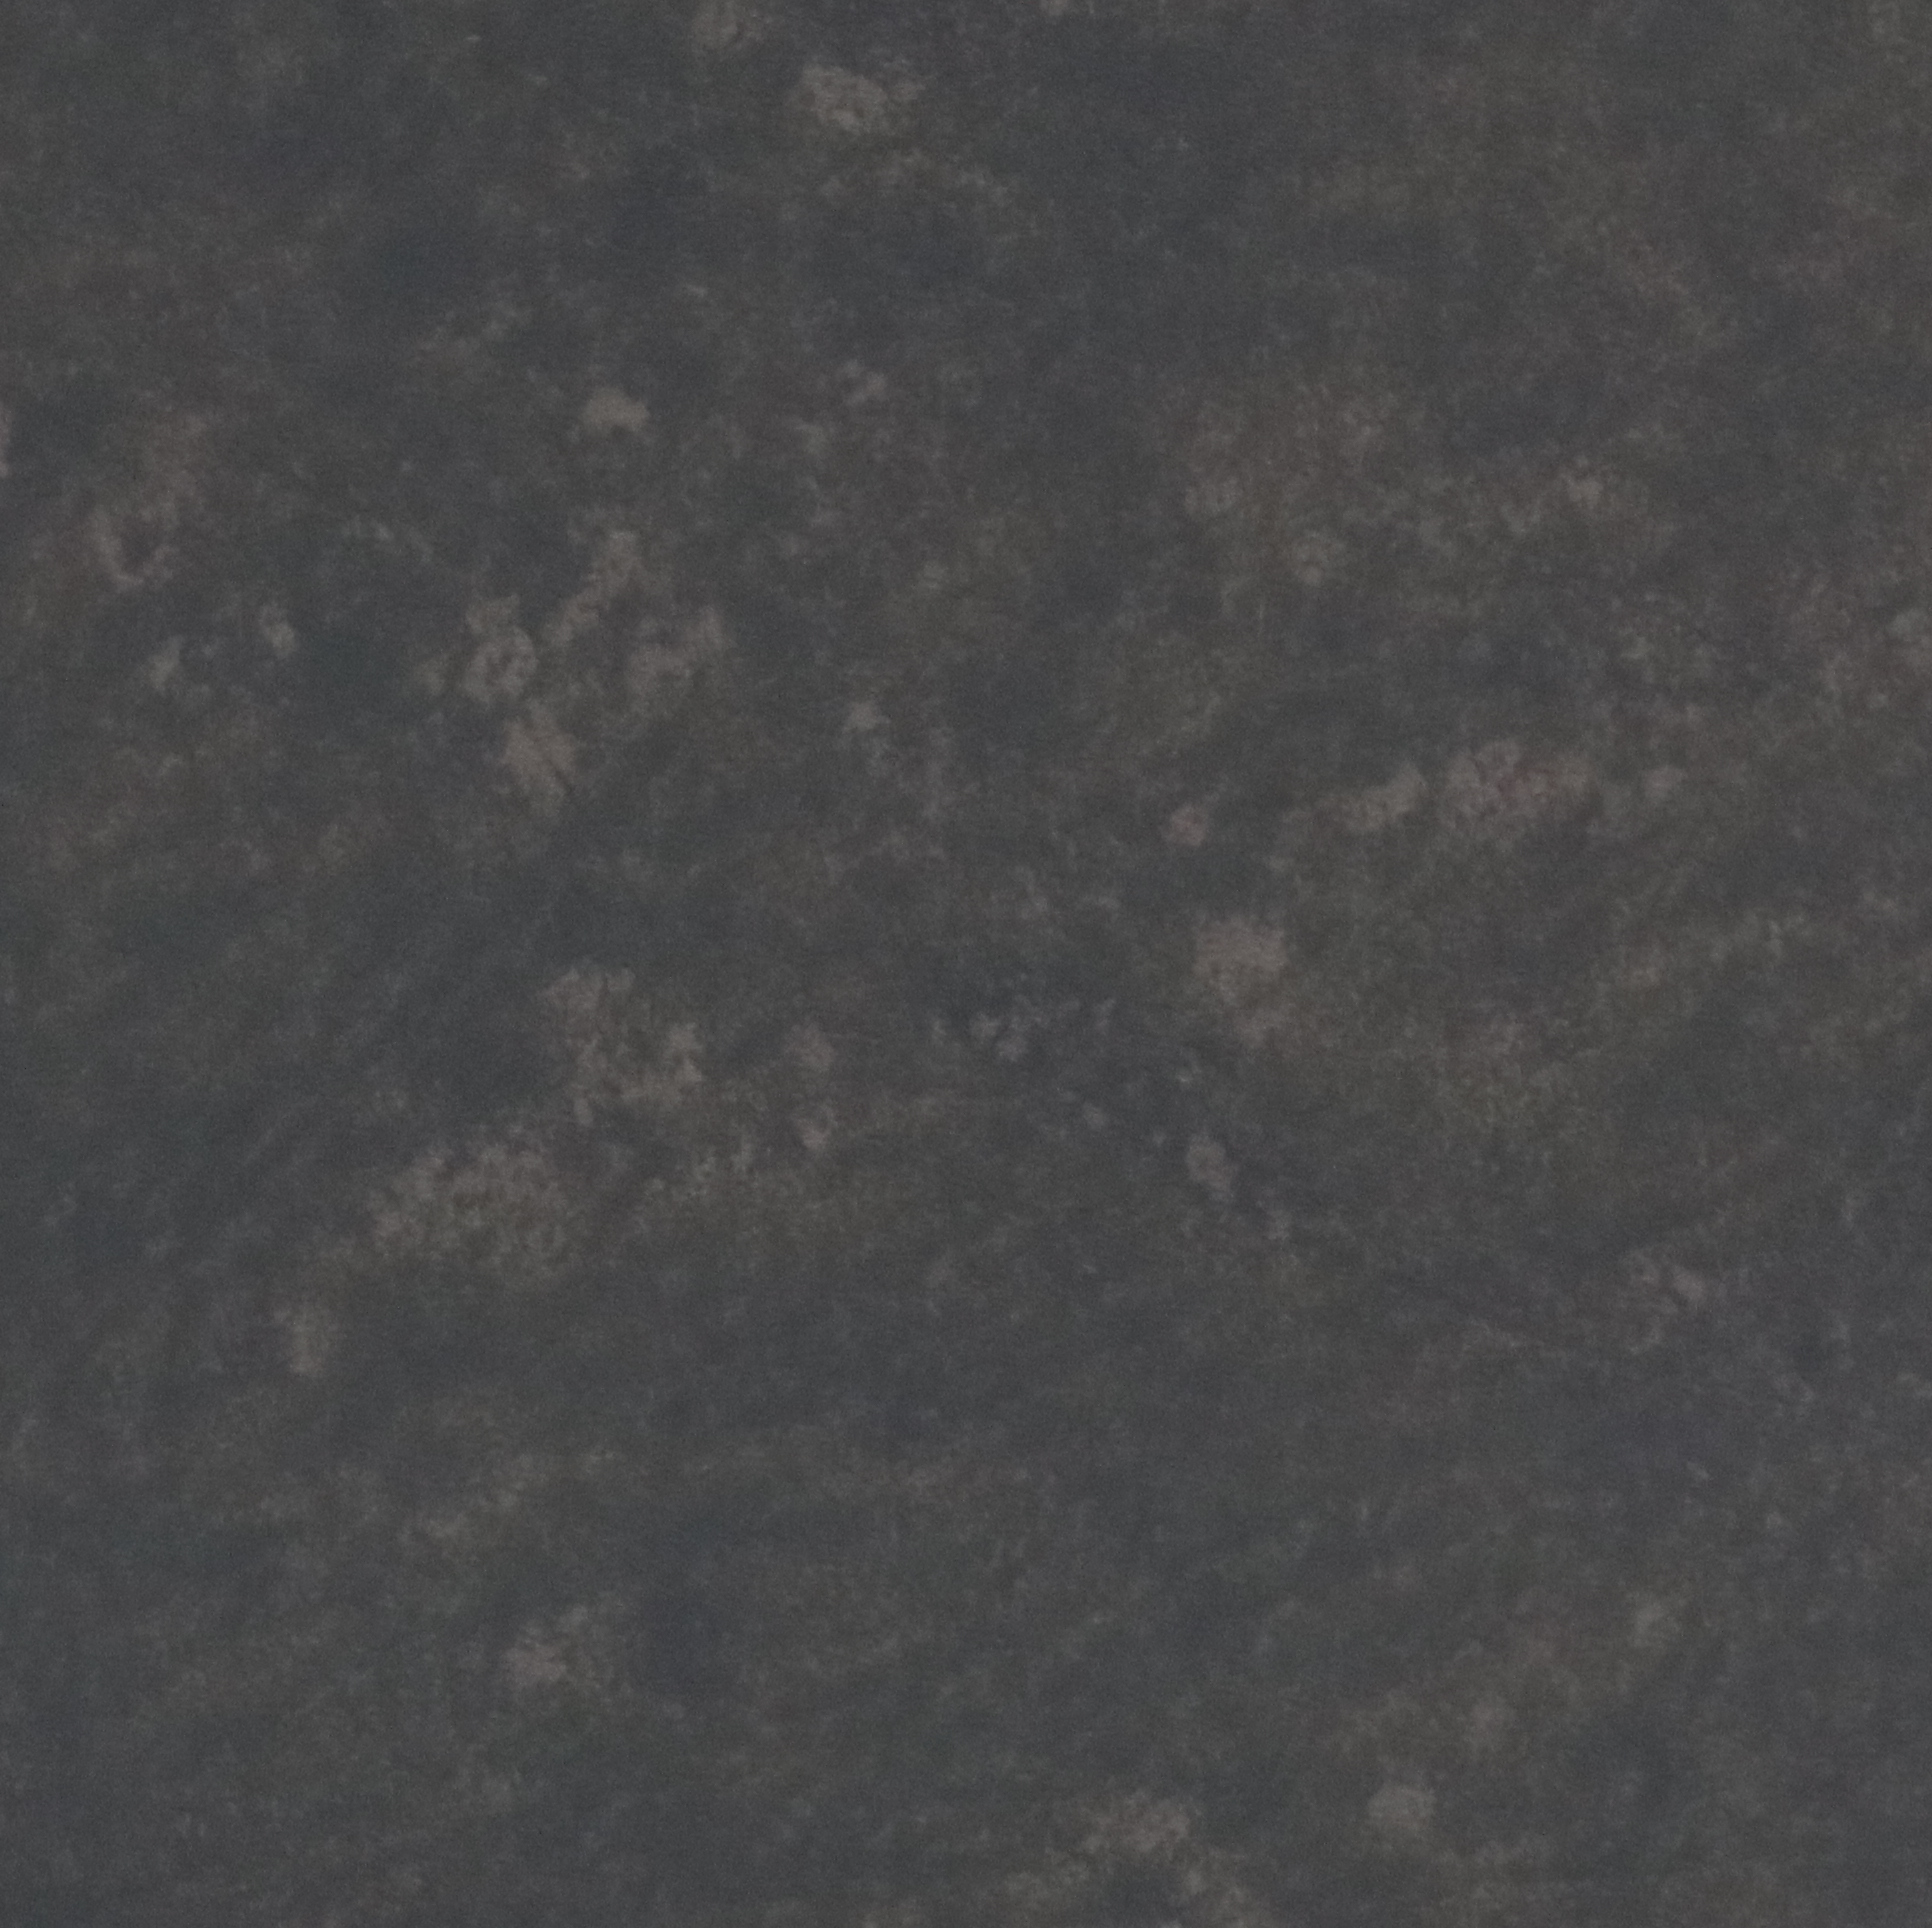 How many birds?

0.